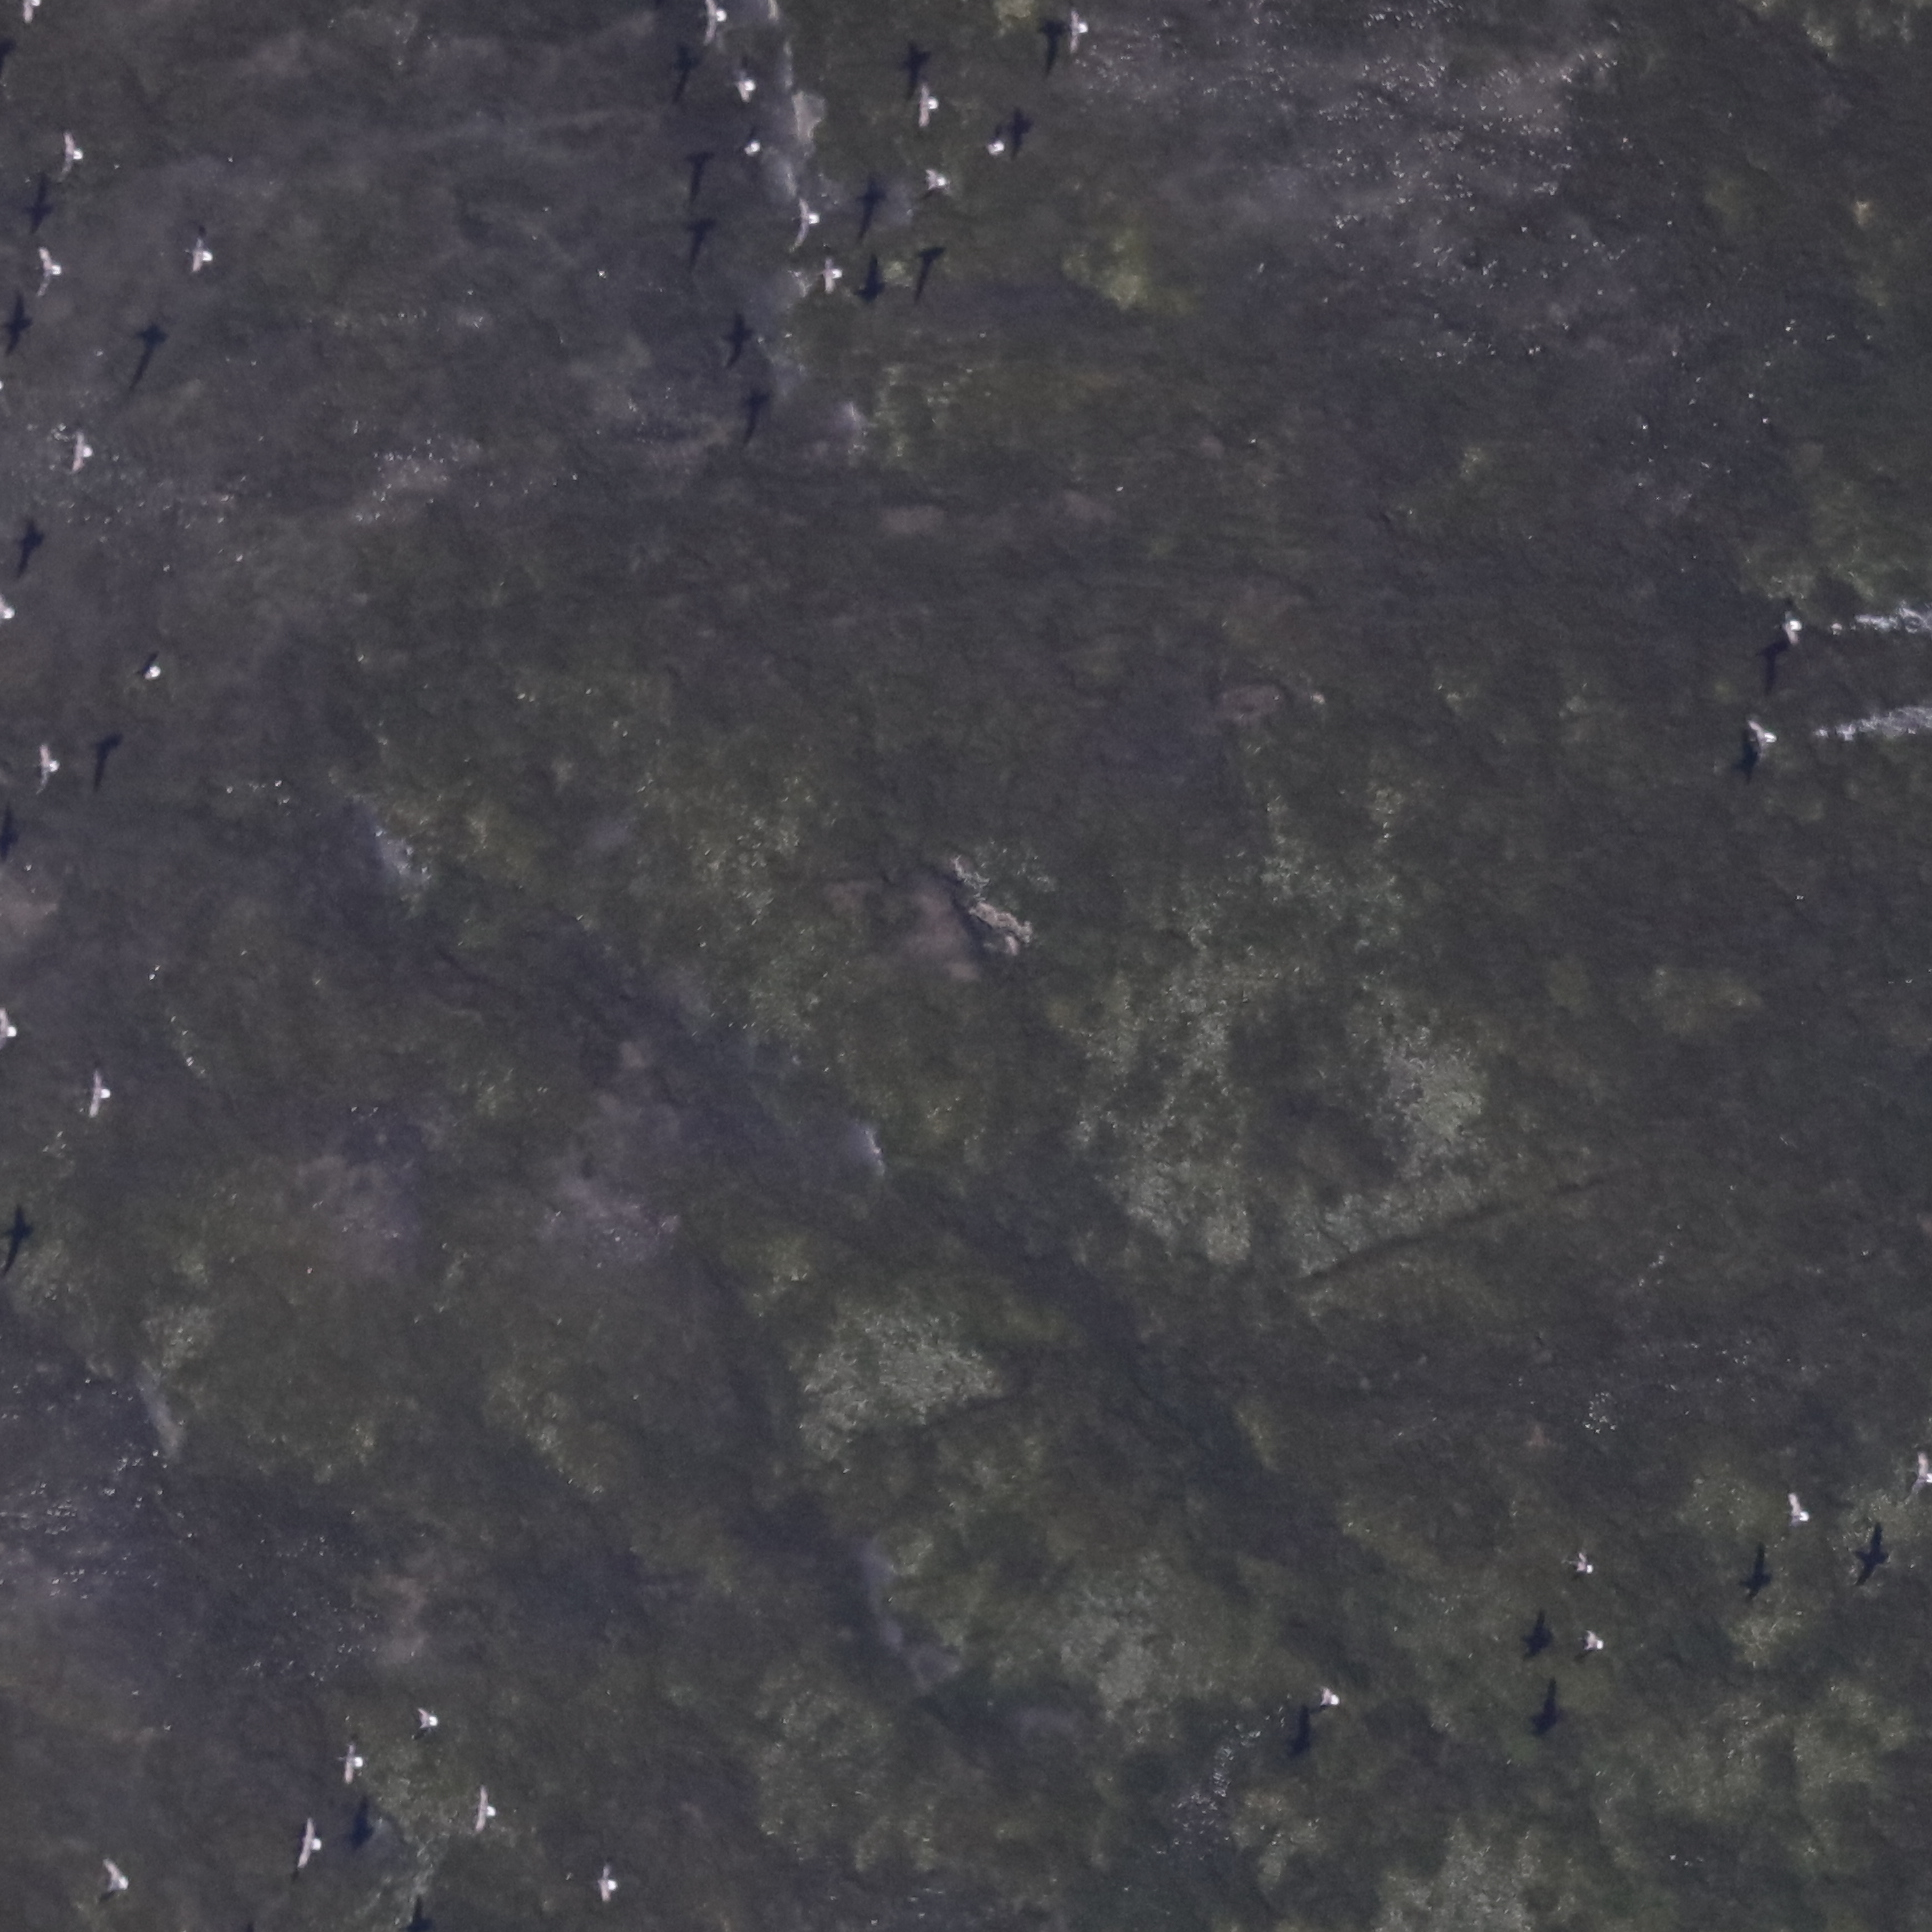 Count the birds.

31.